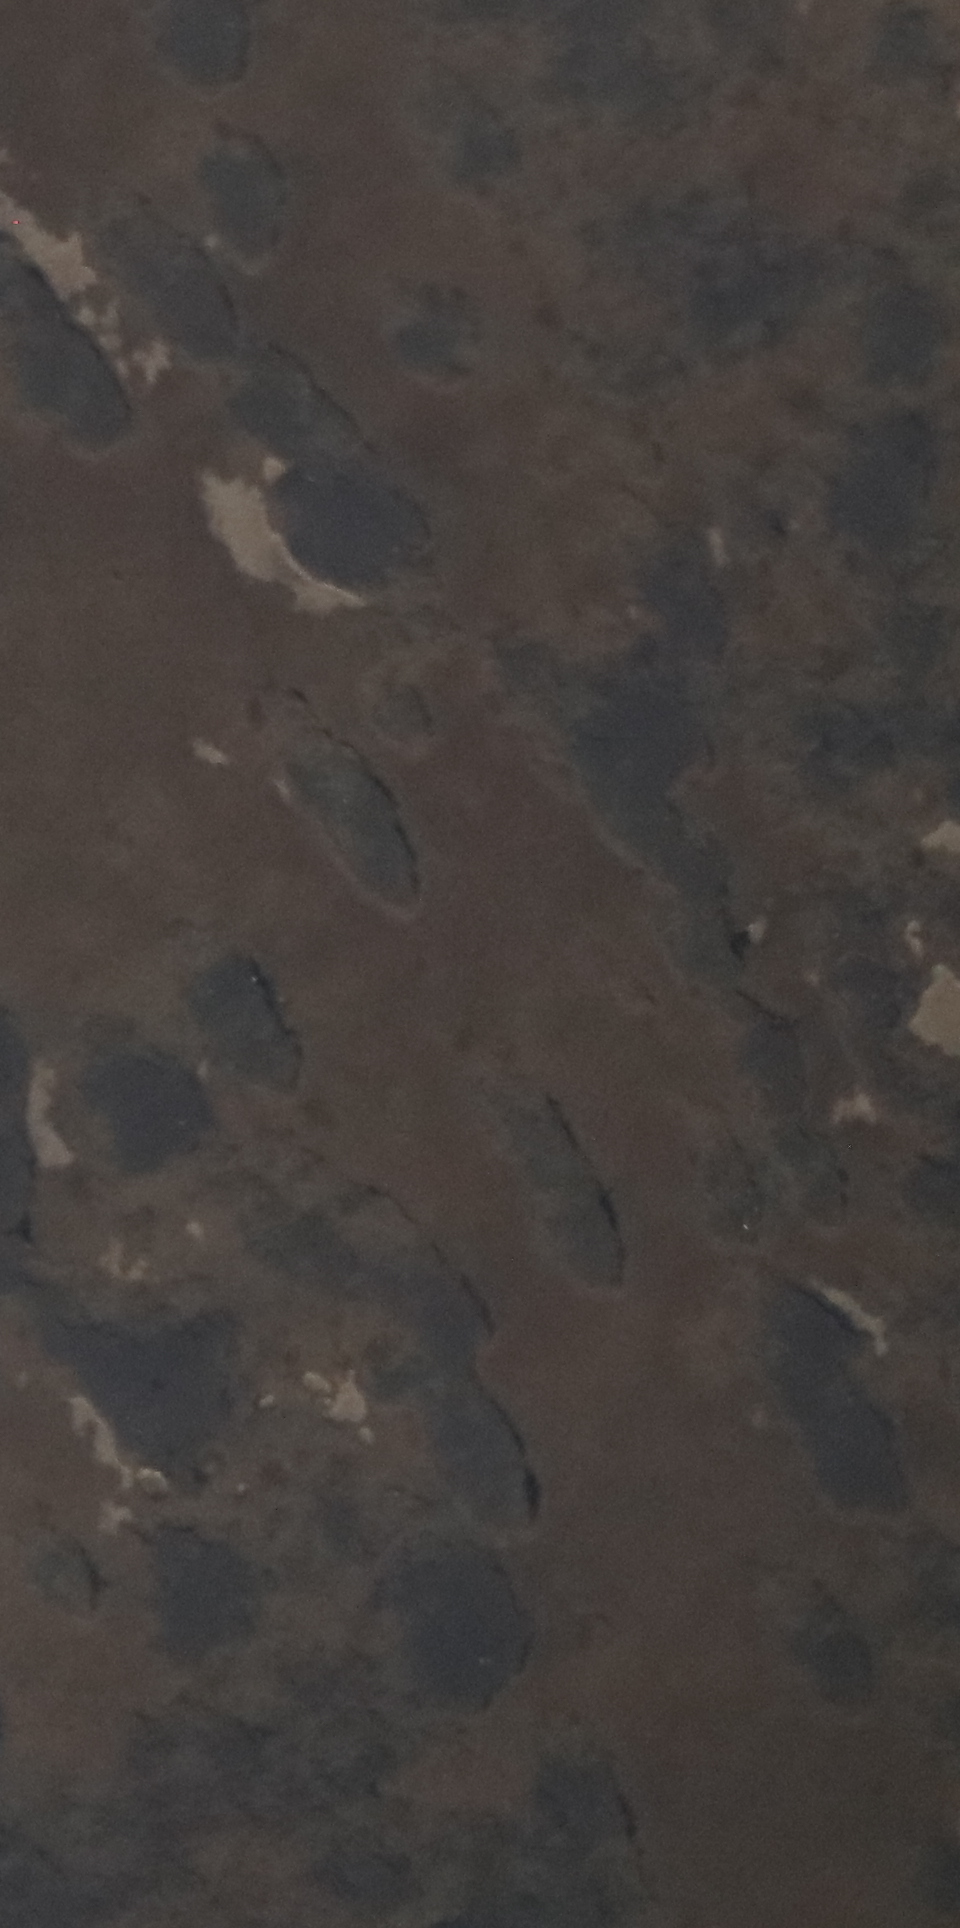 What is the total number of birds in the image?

0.